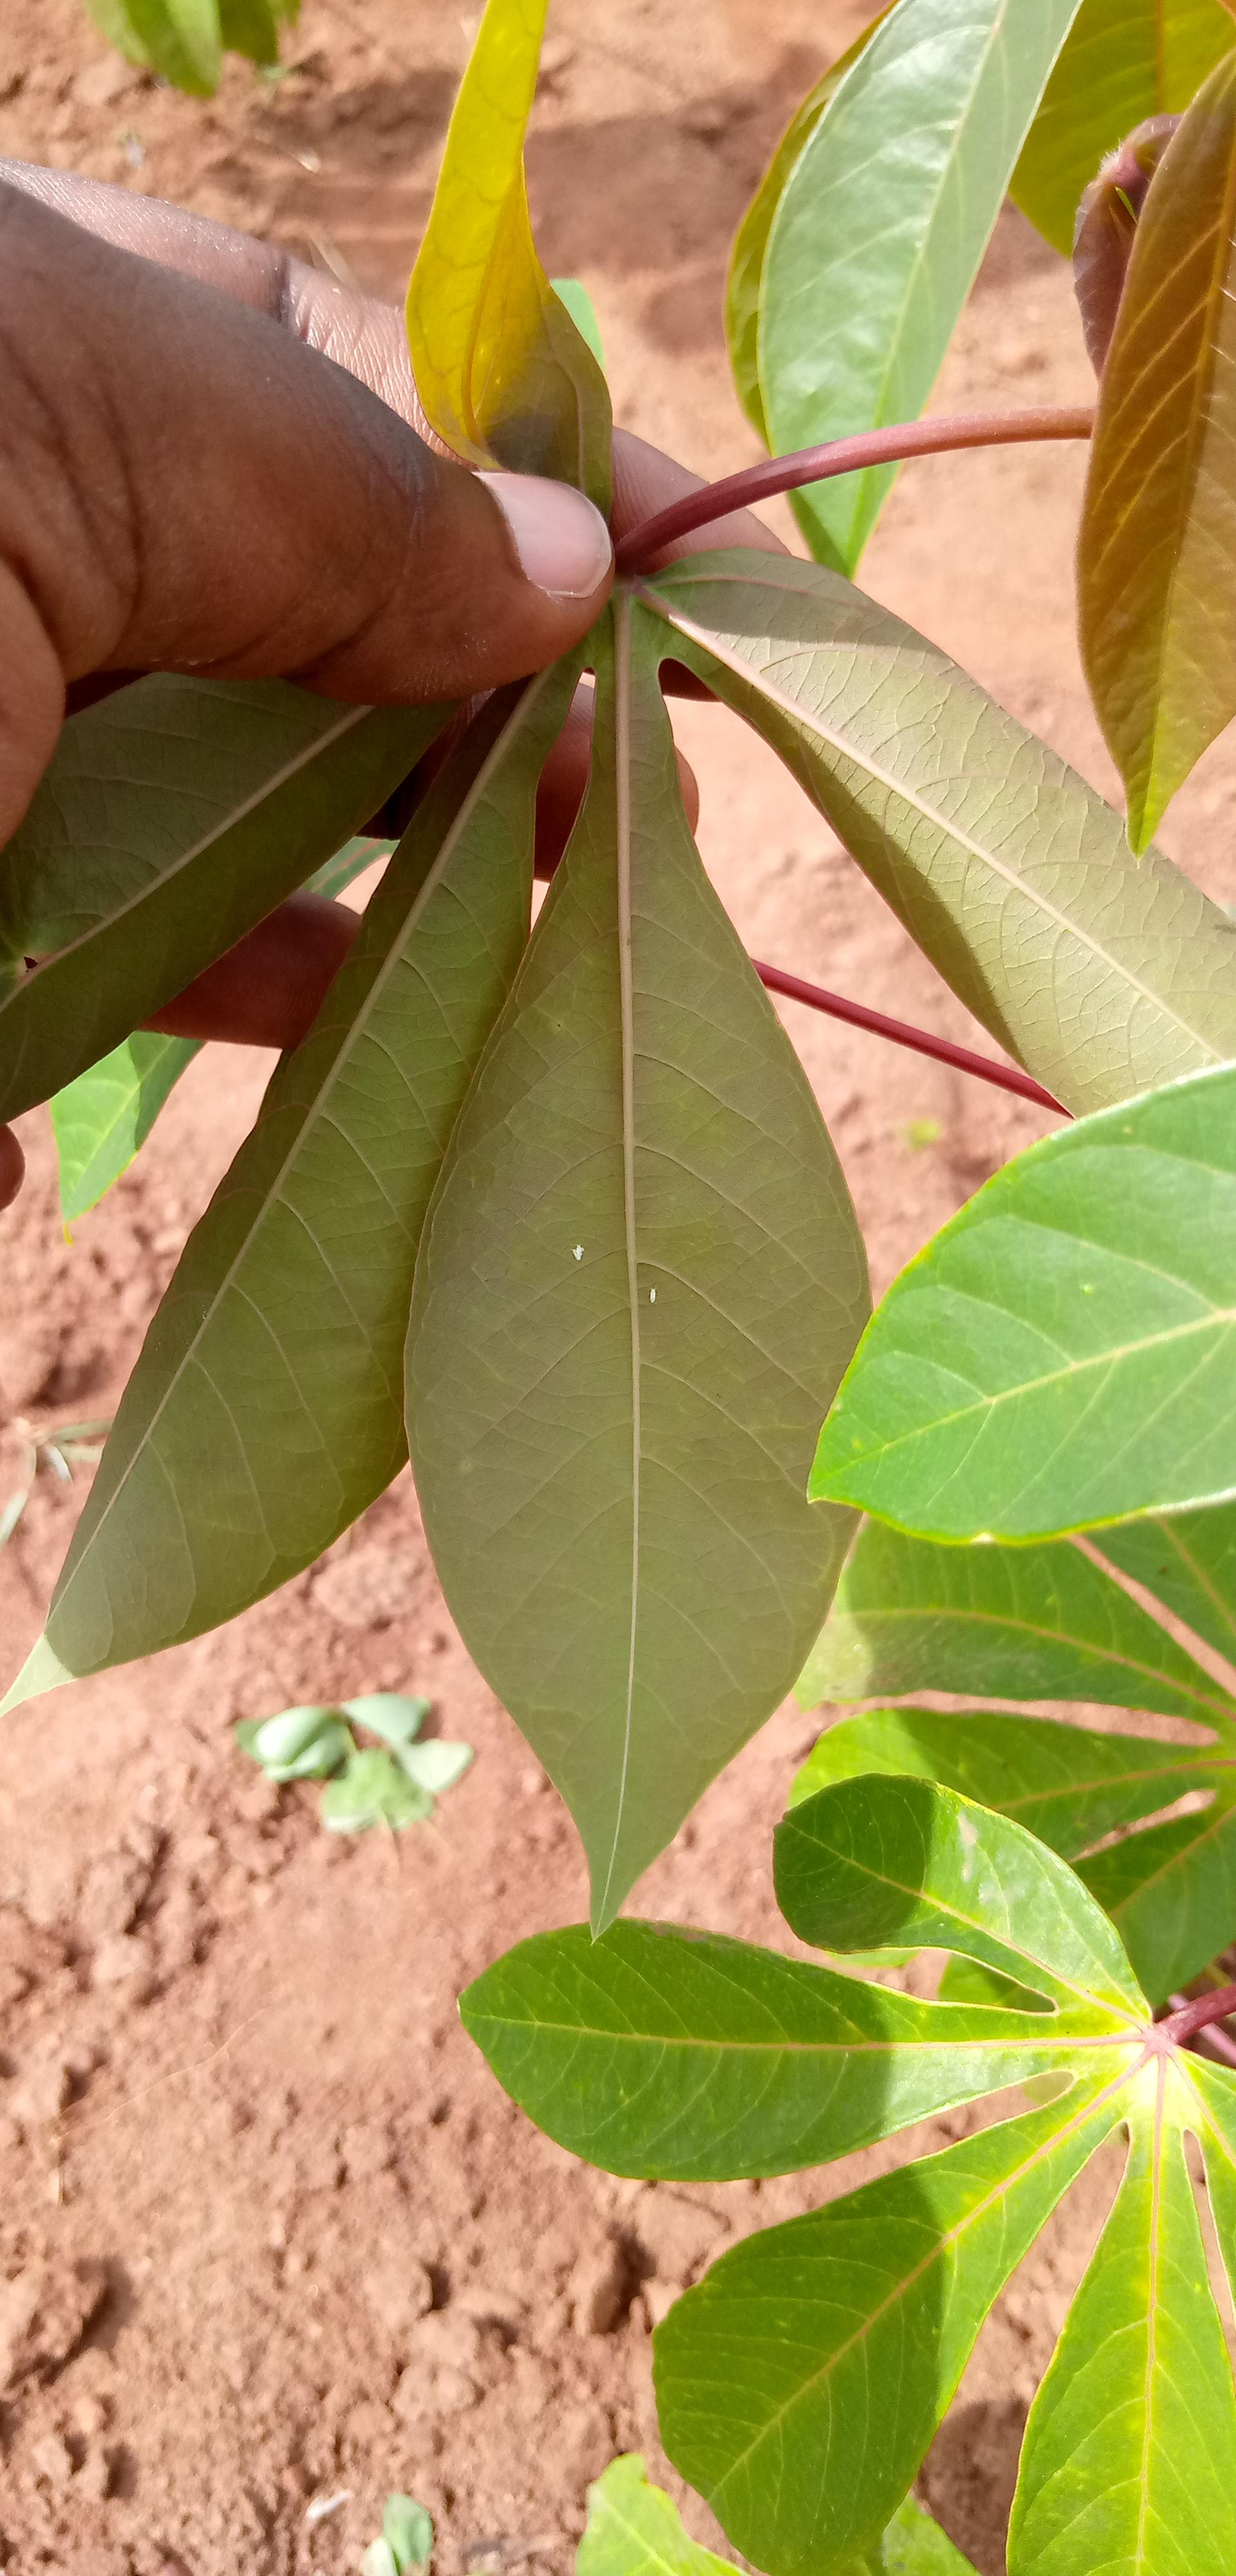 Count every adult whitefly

2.